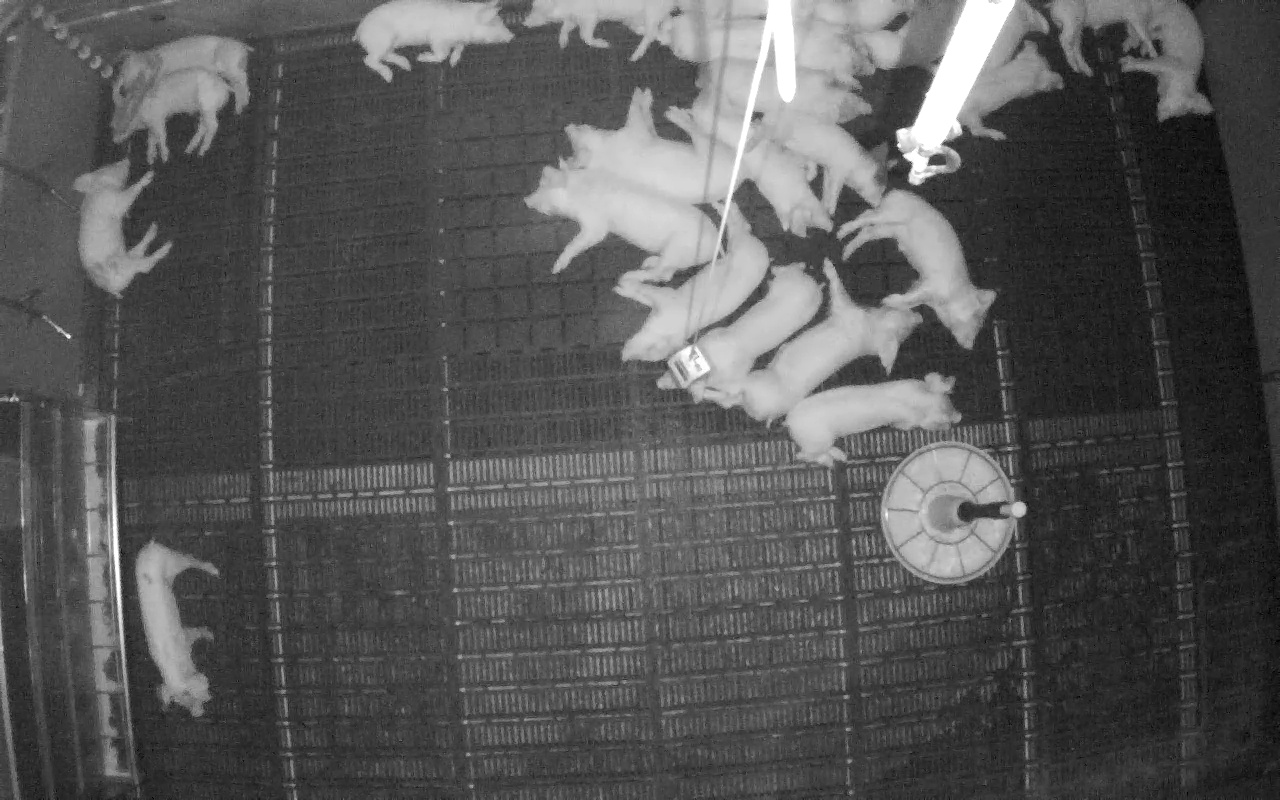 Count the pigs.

24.